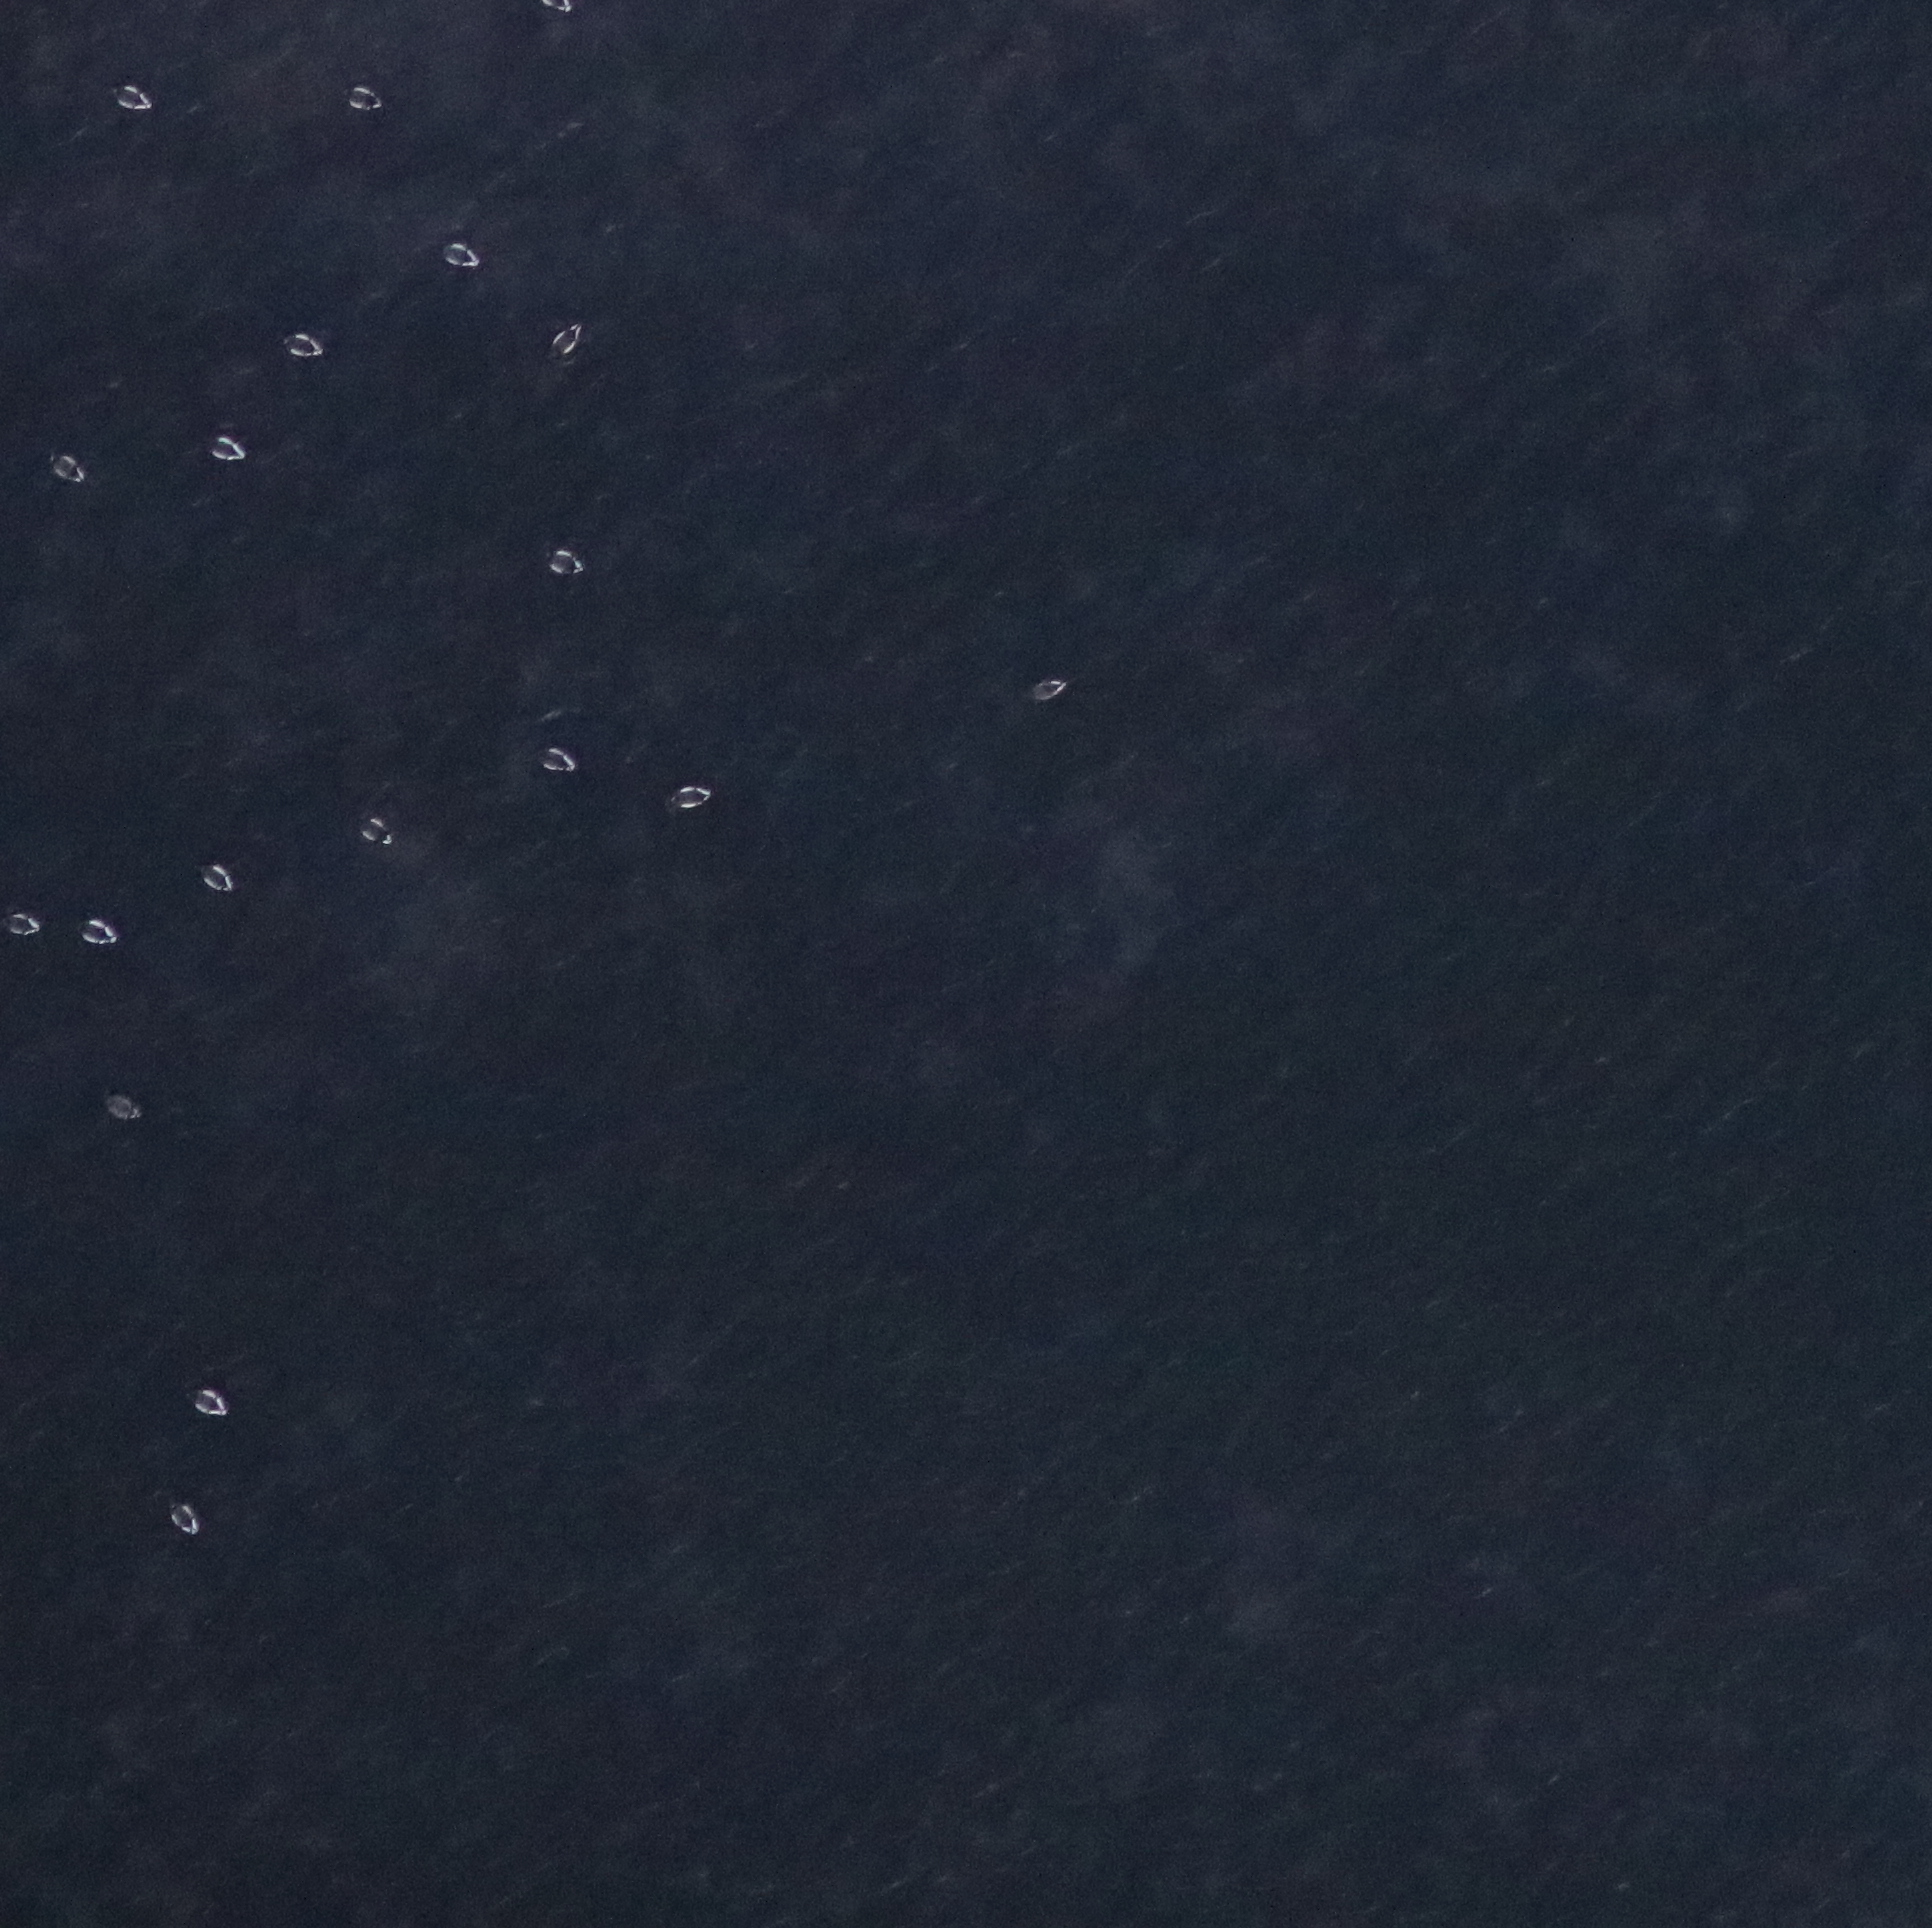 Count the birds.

18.